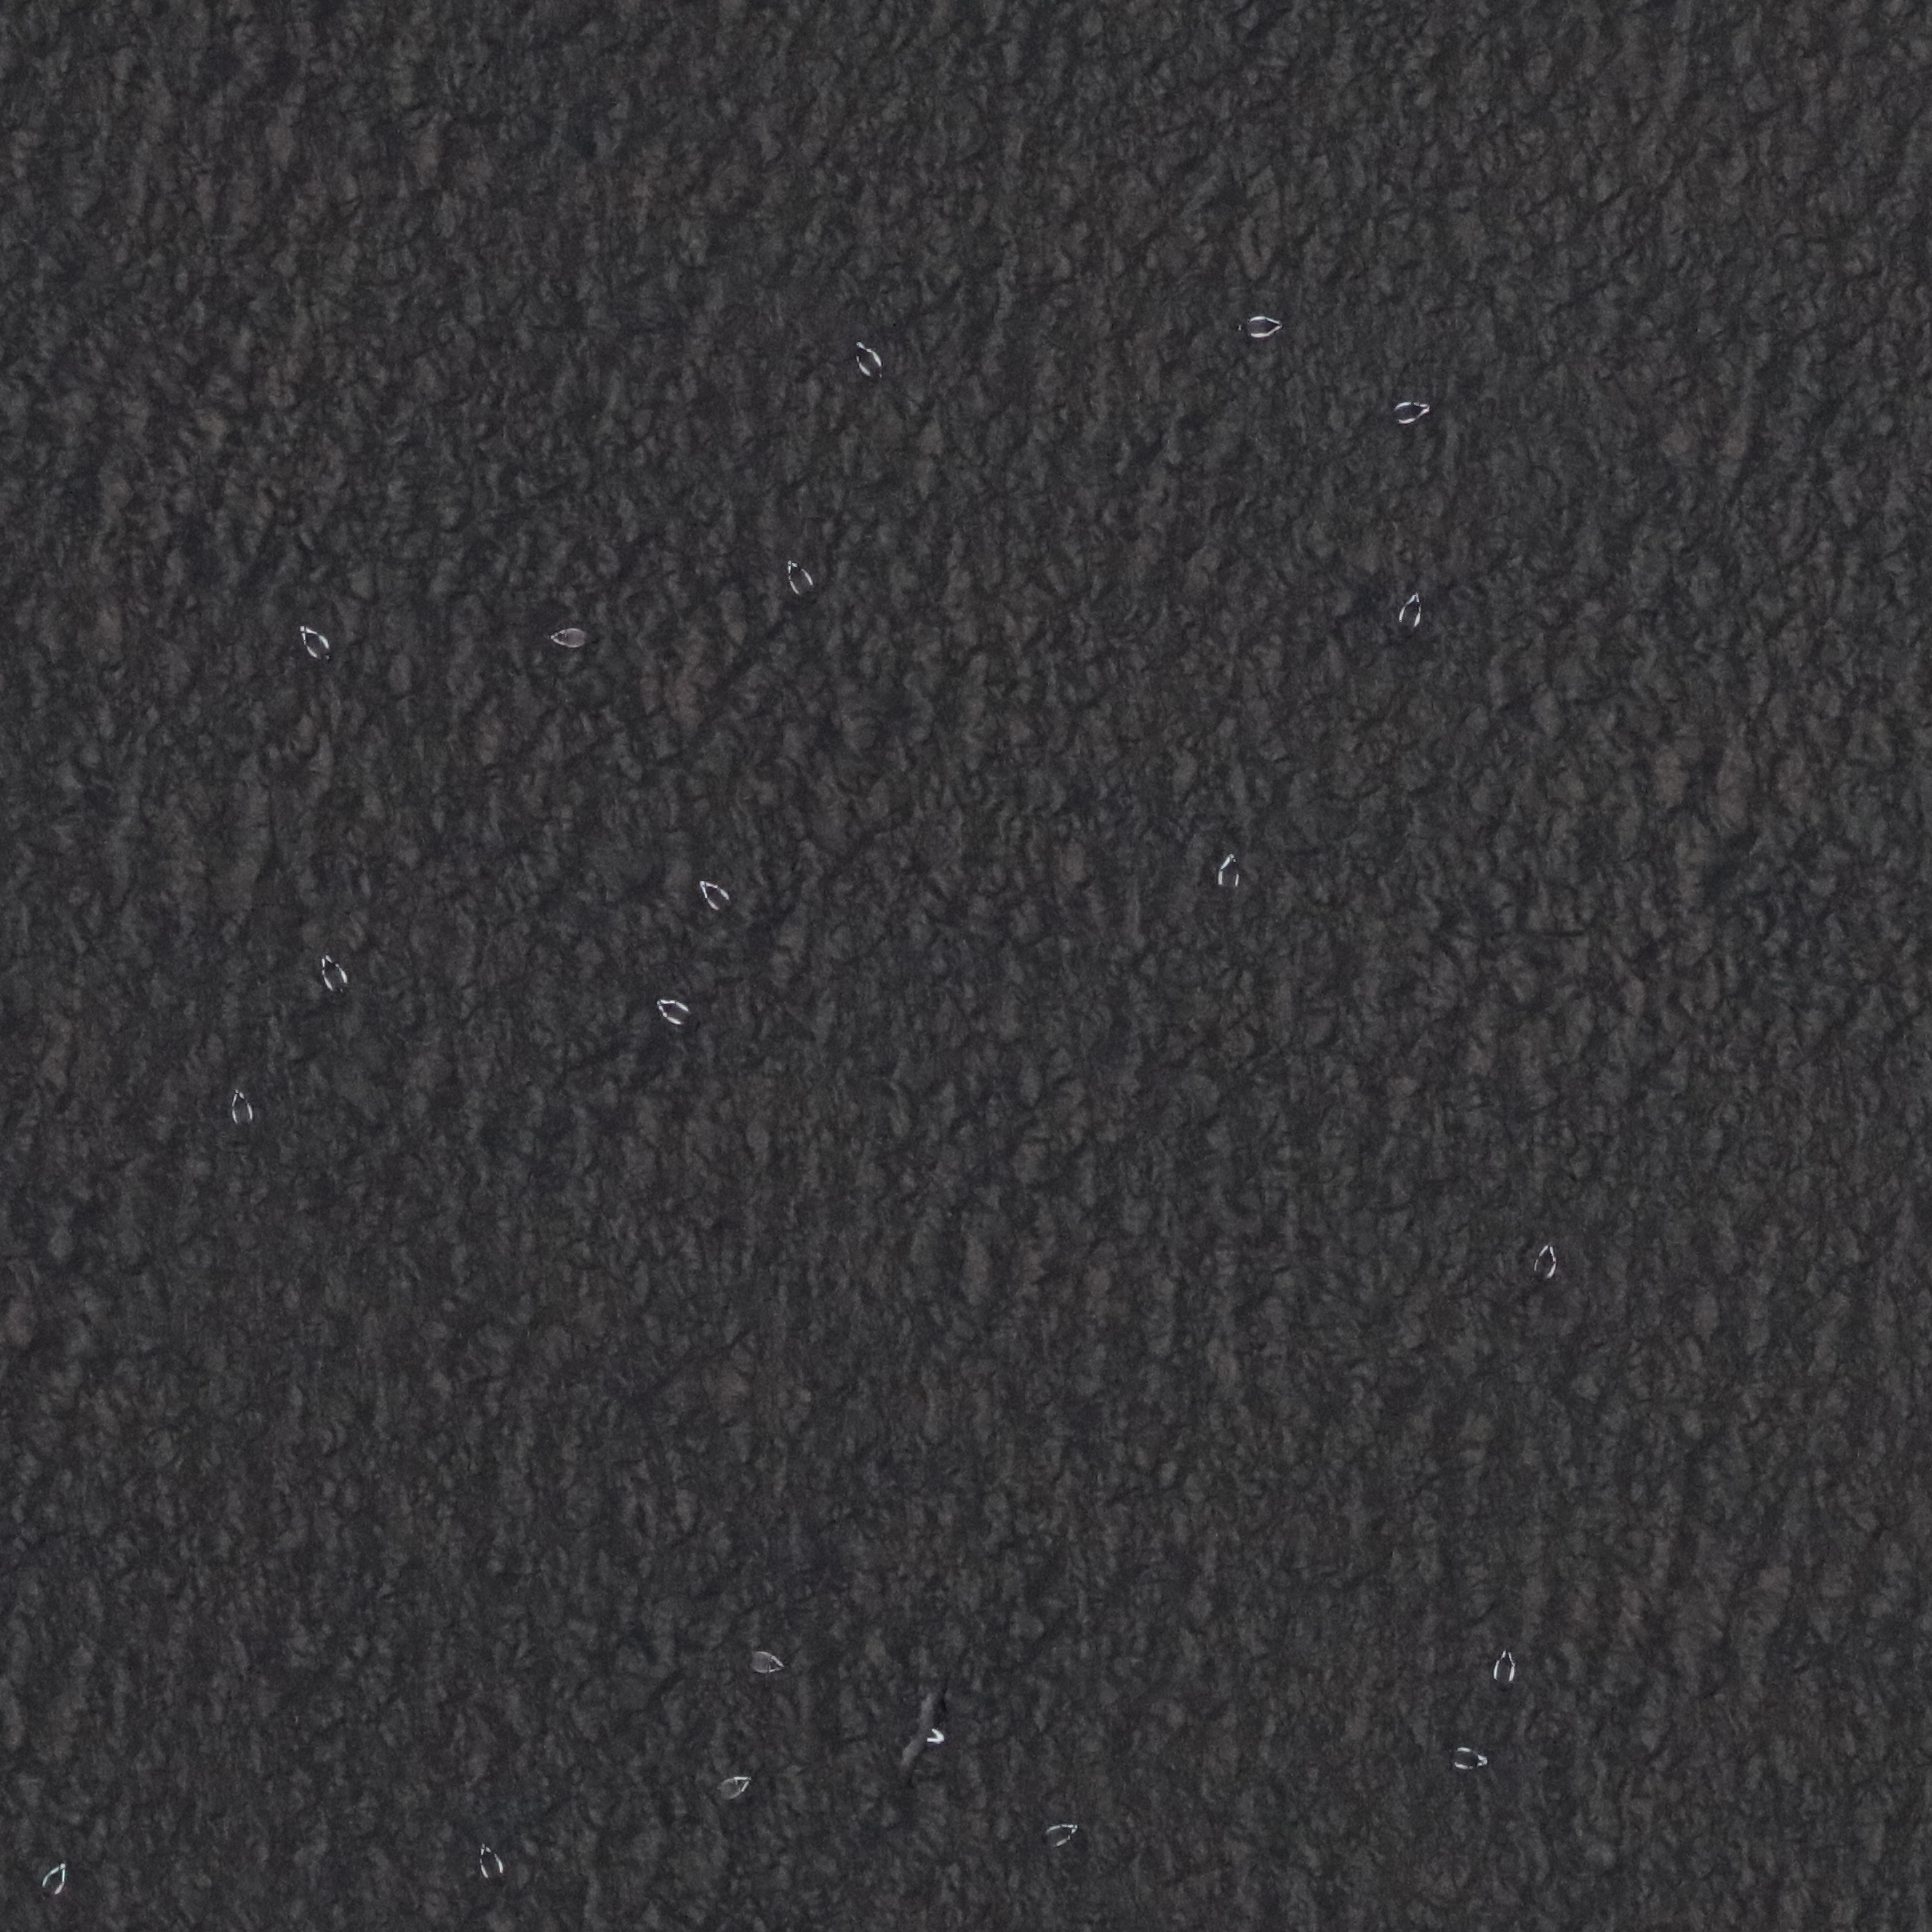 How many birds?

21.